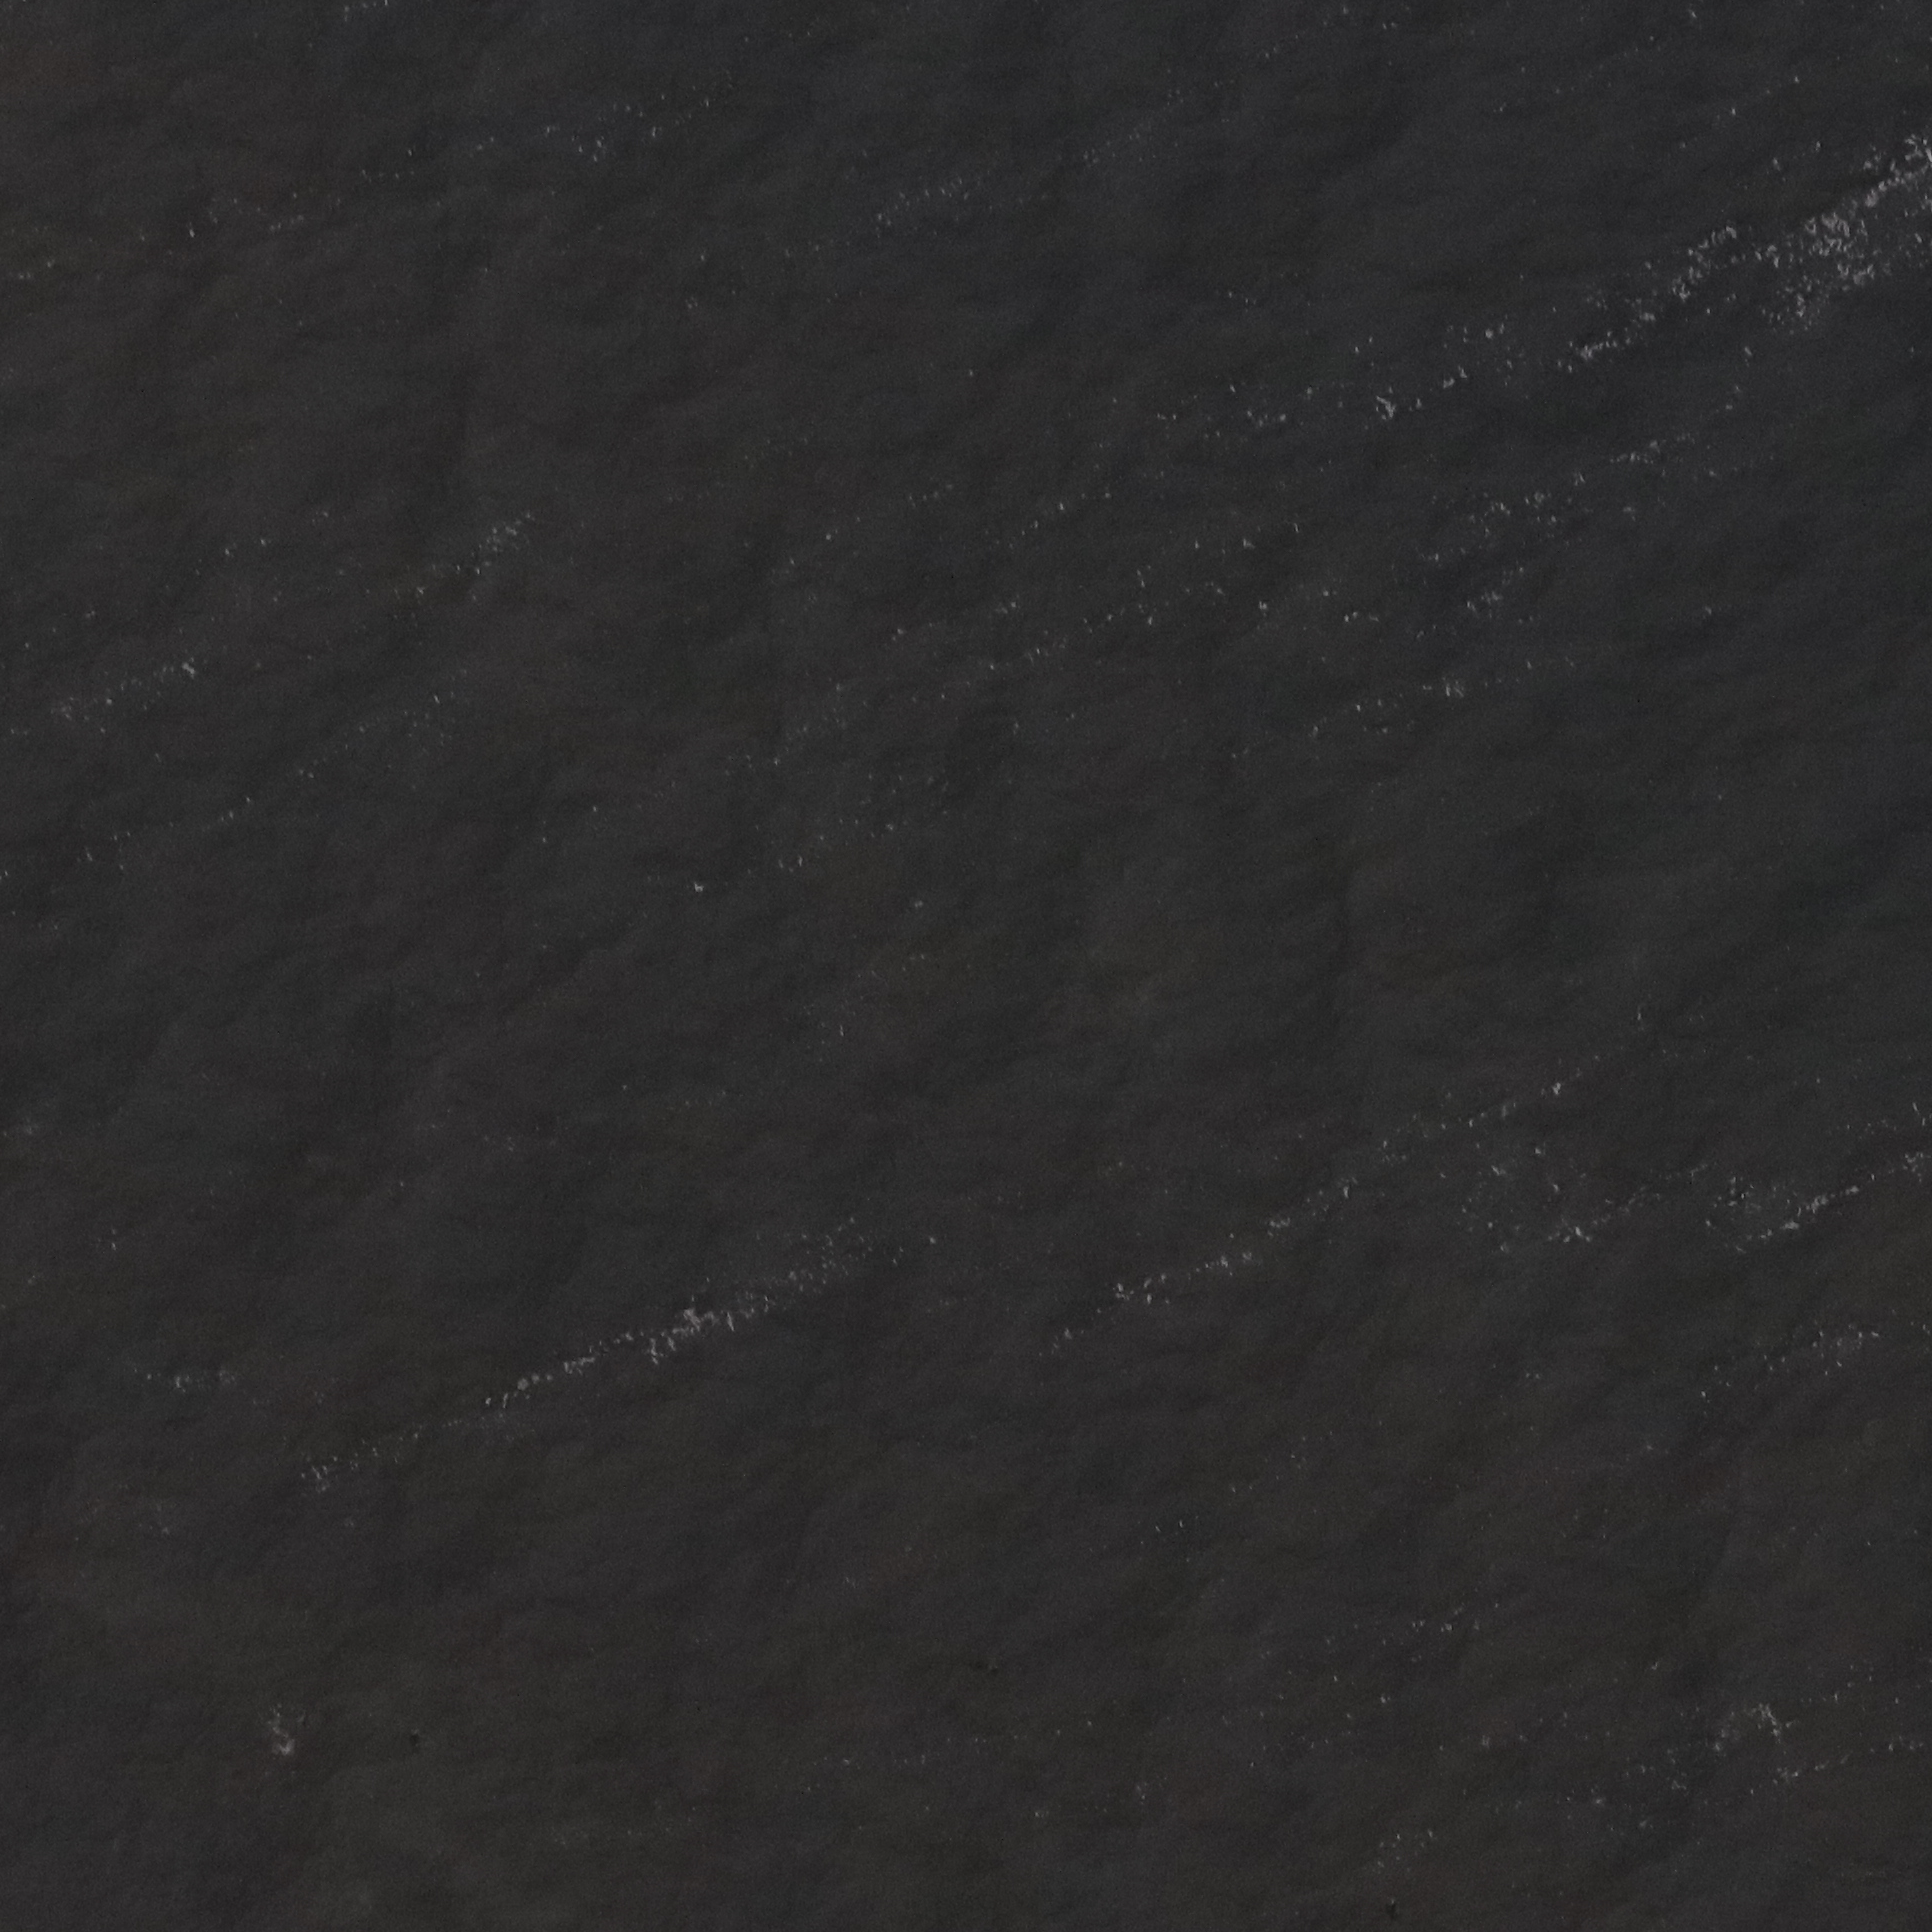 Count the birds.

2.